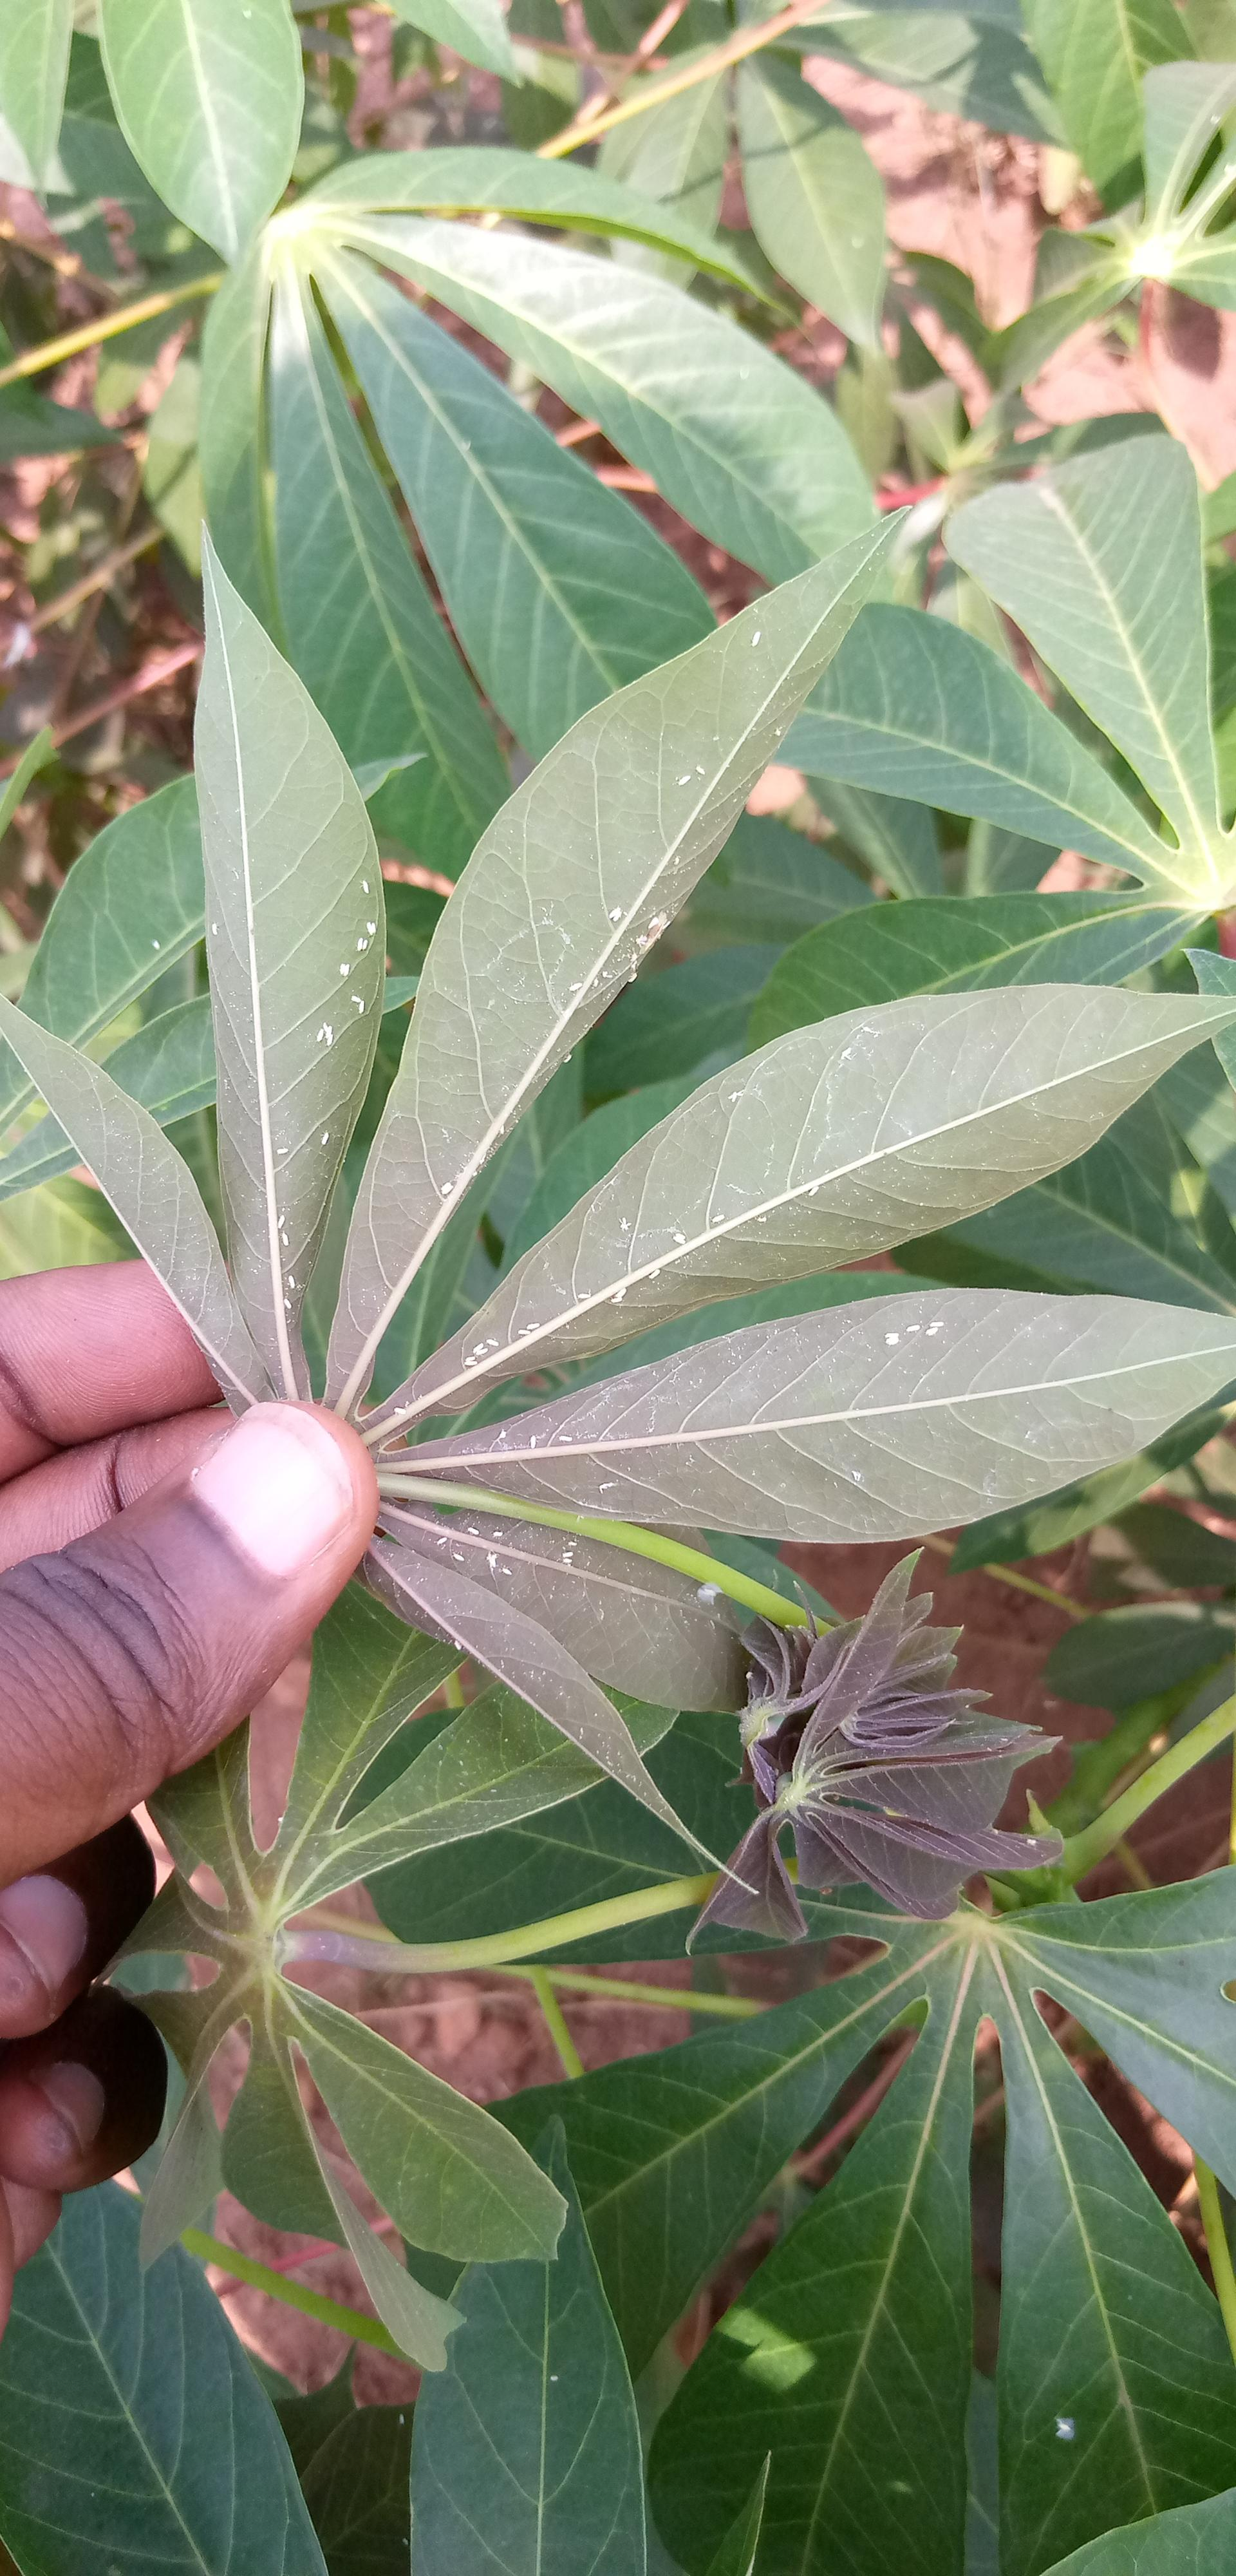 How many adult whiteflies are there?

80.